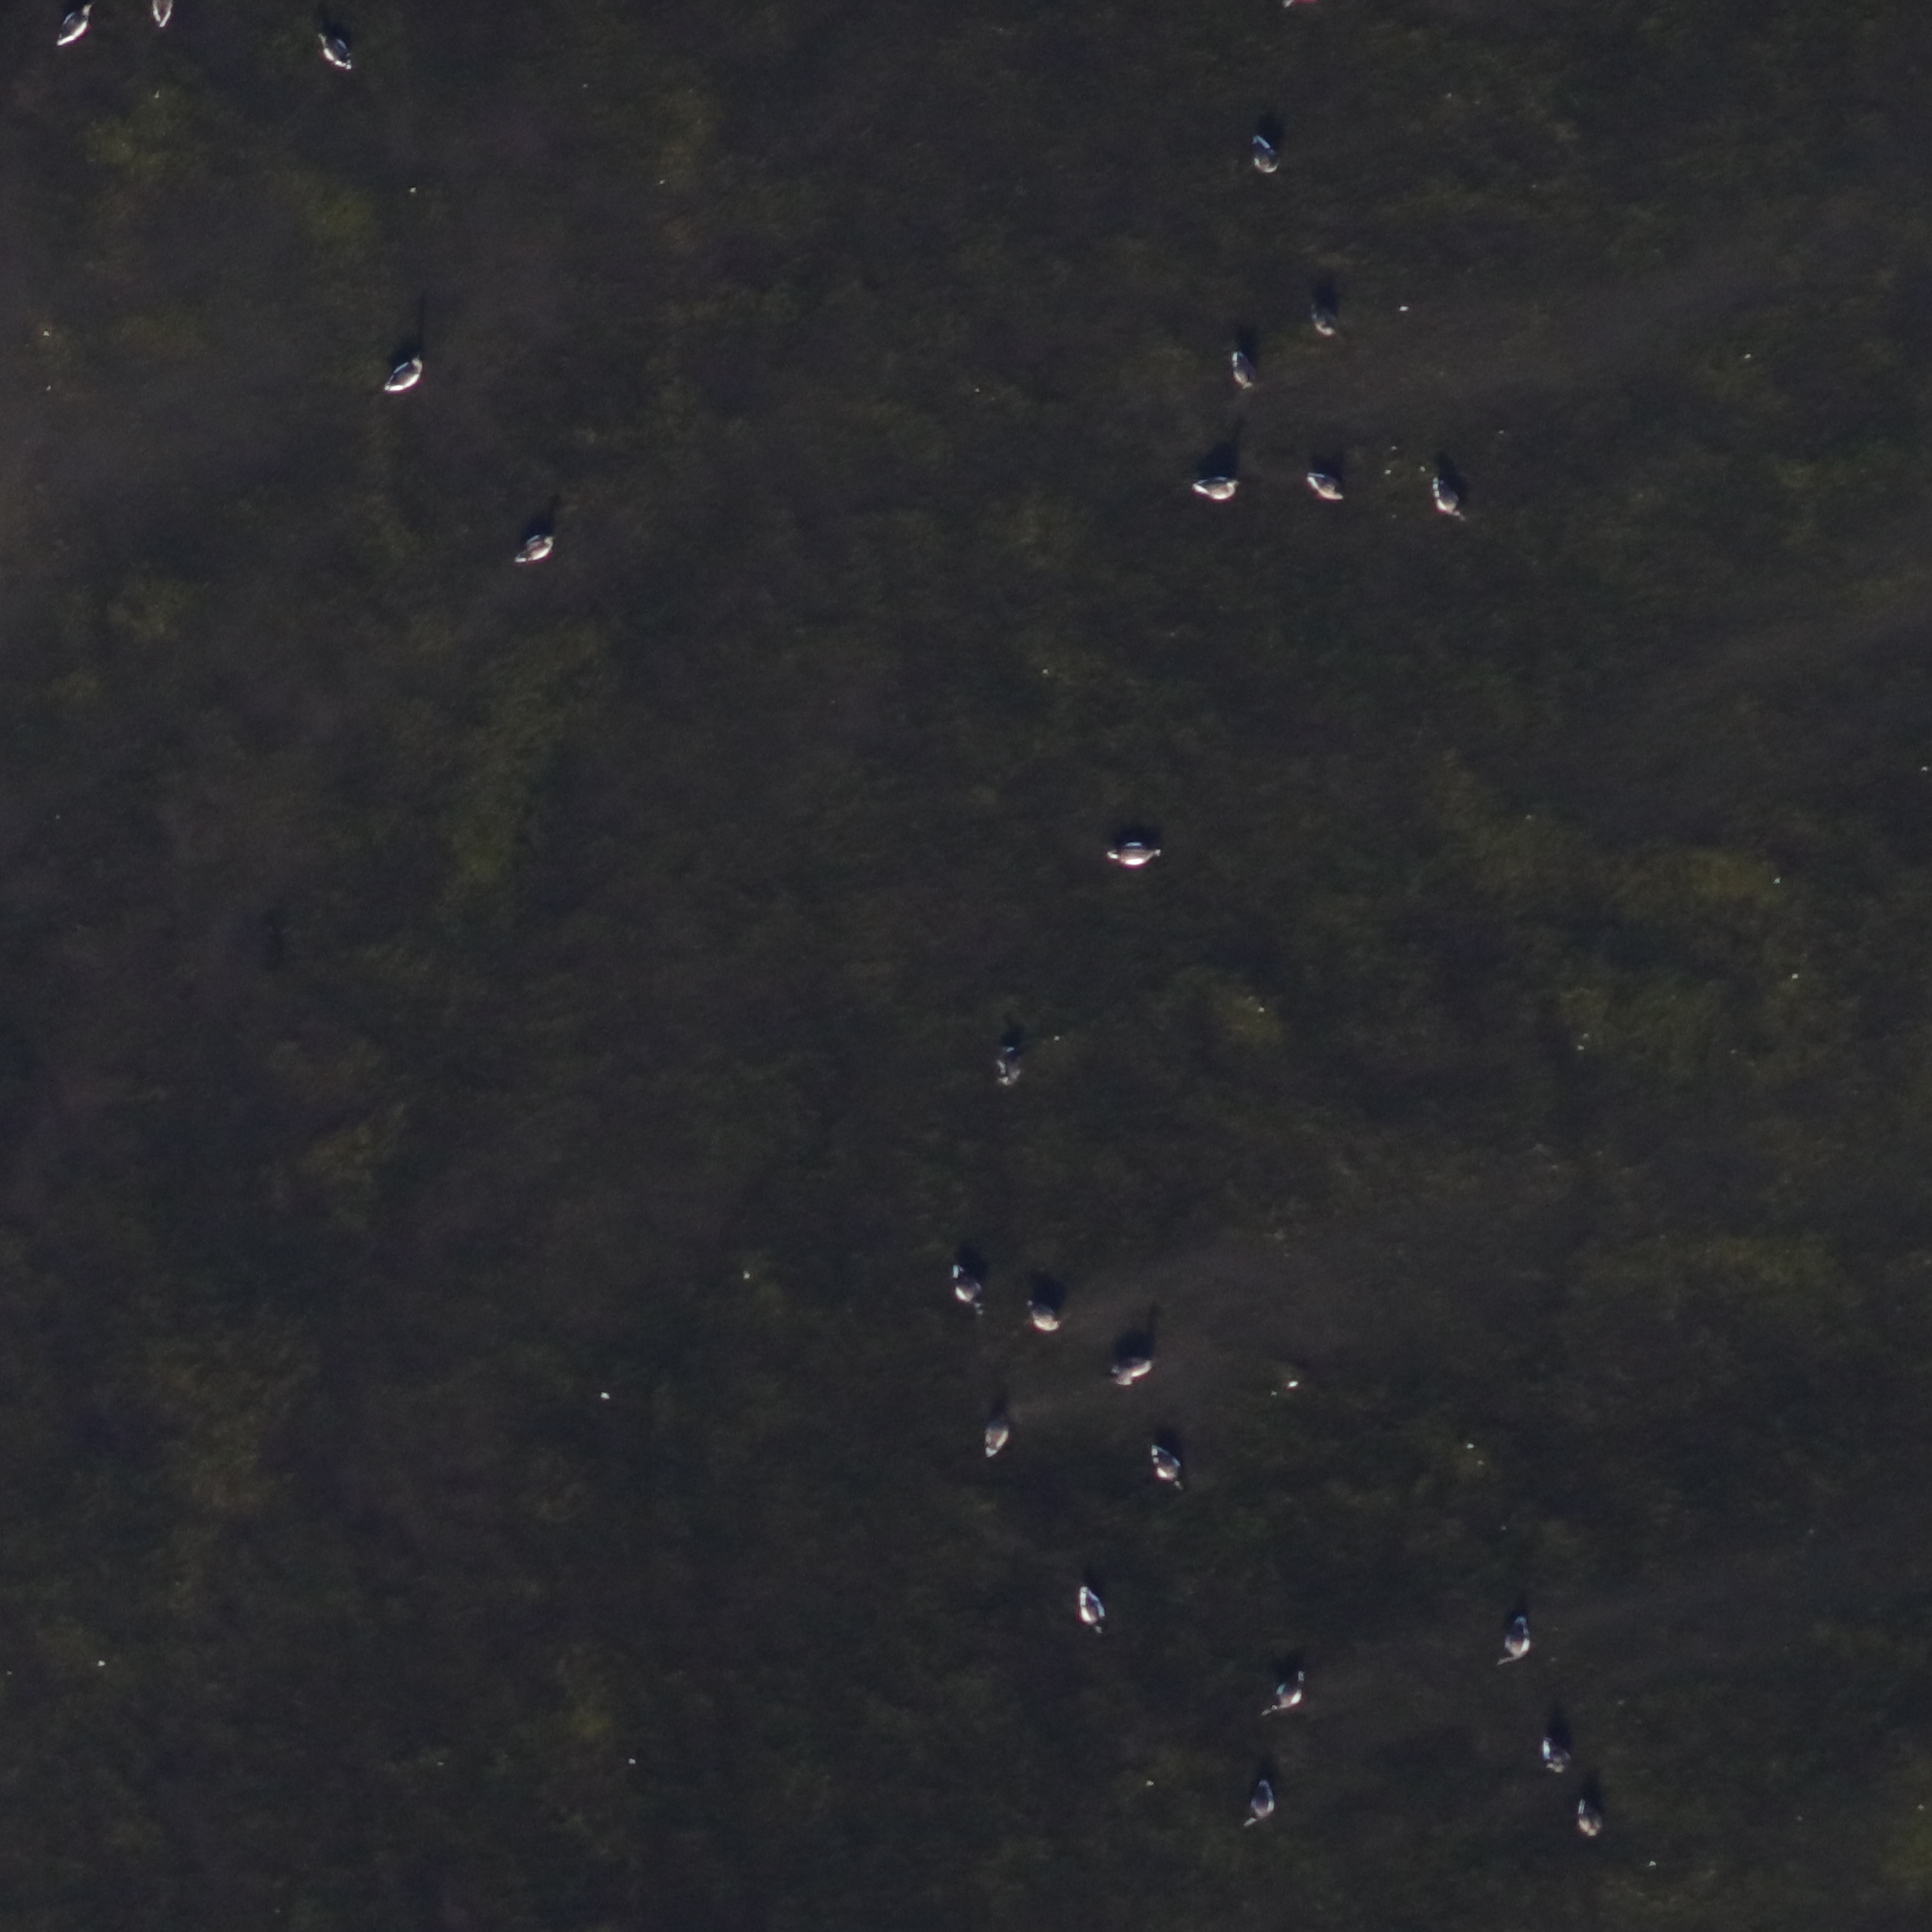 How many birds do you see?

23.